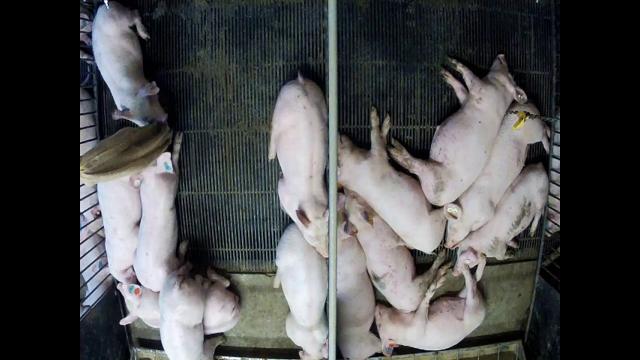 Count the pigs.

17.